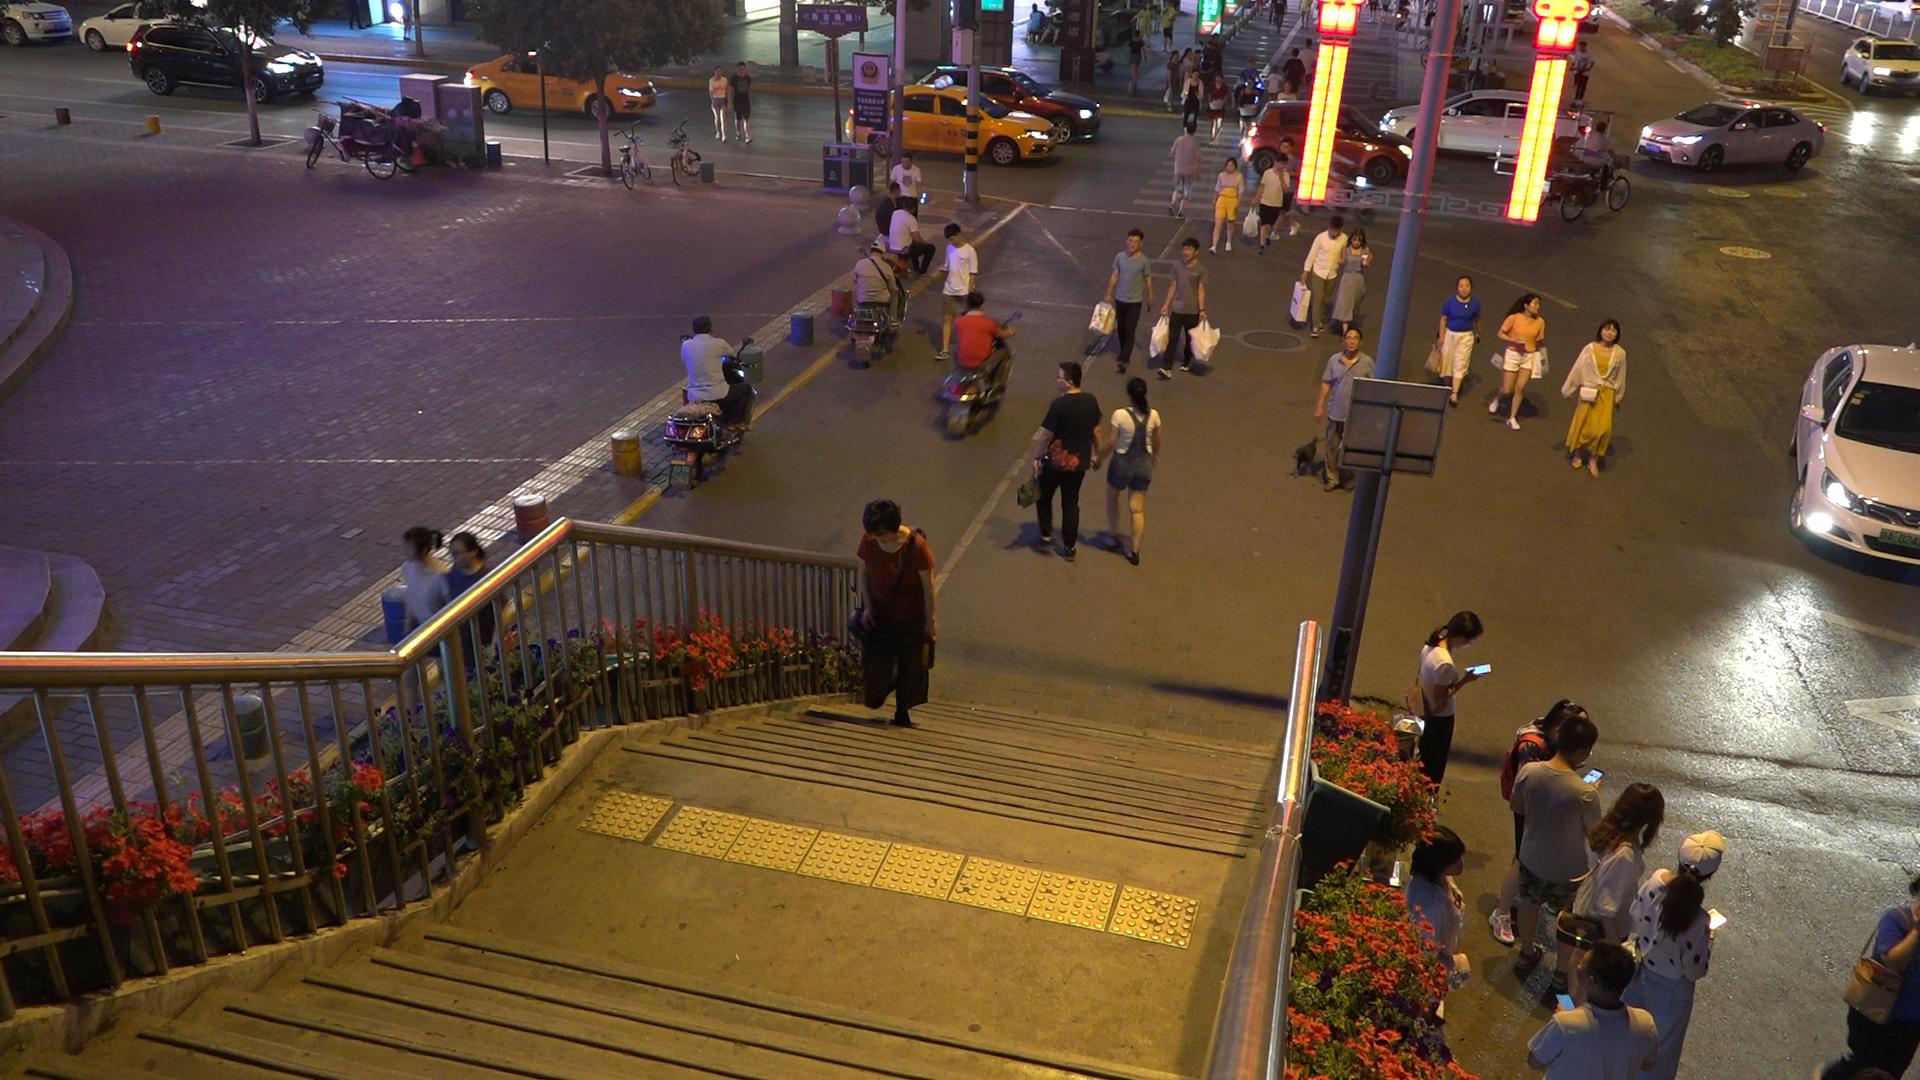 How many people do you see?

52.